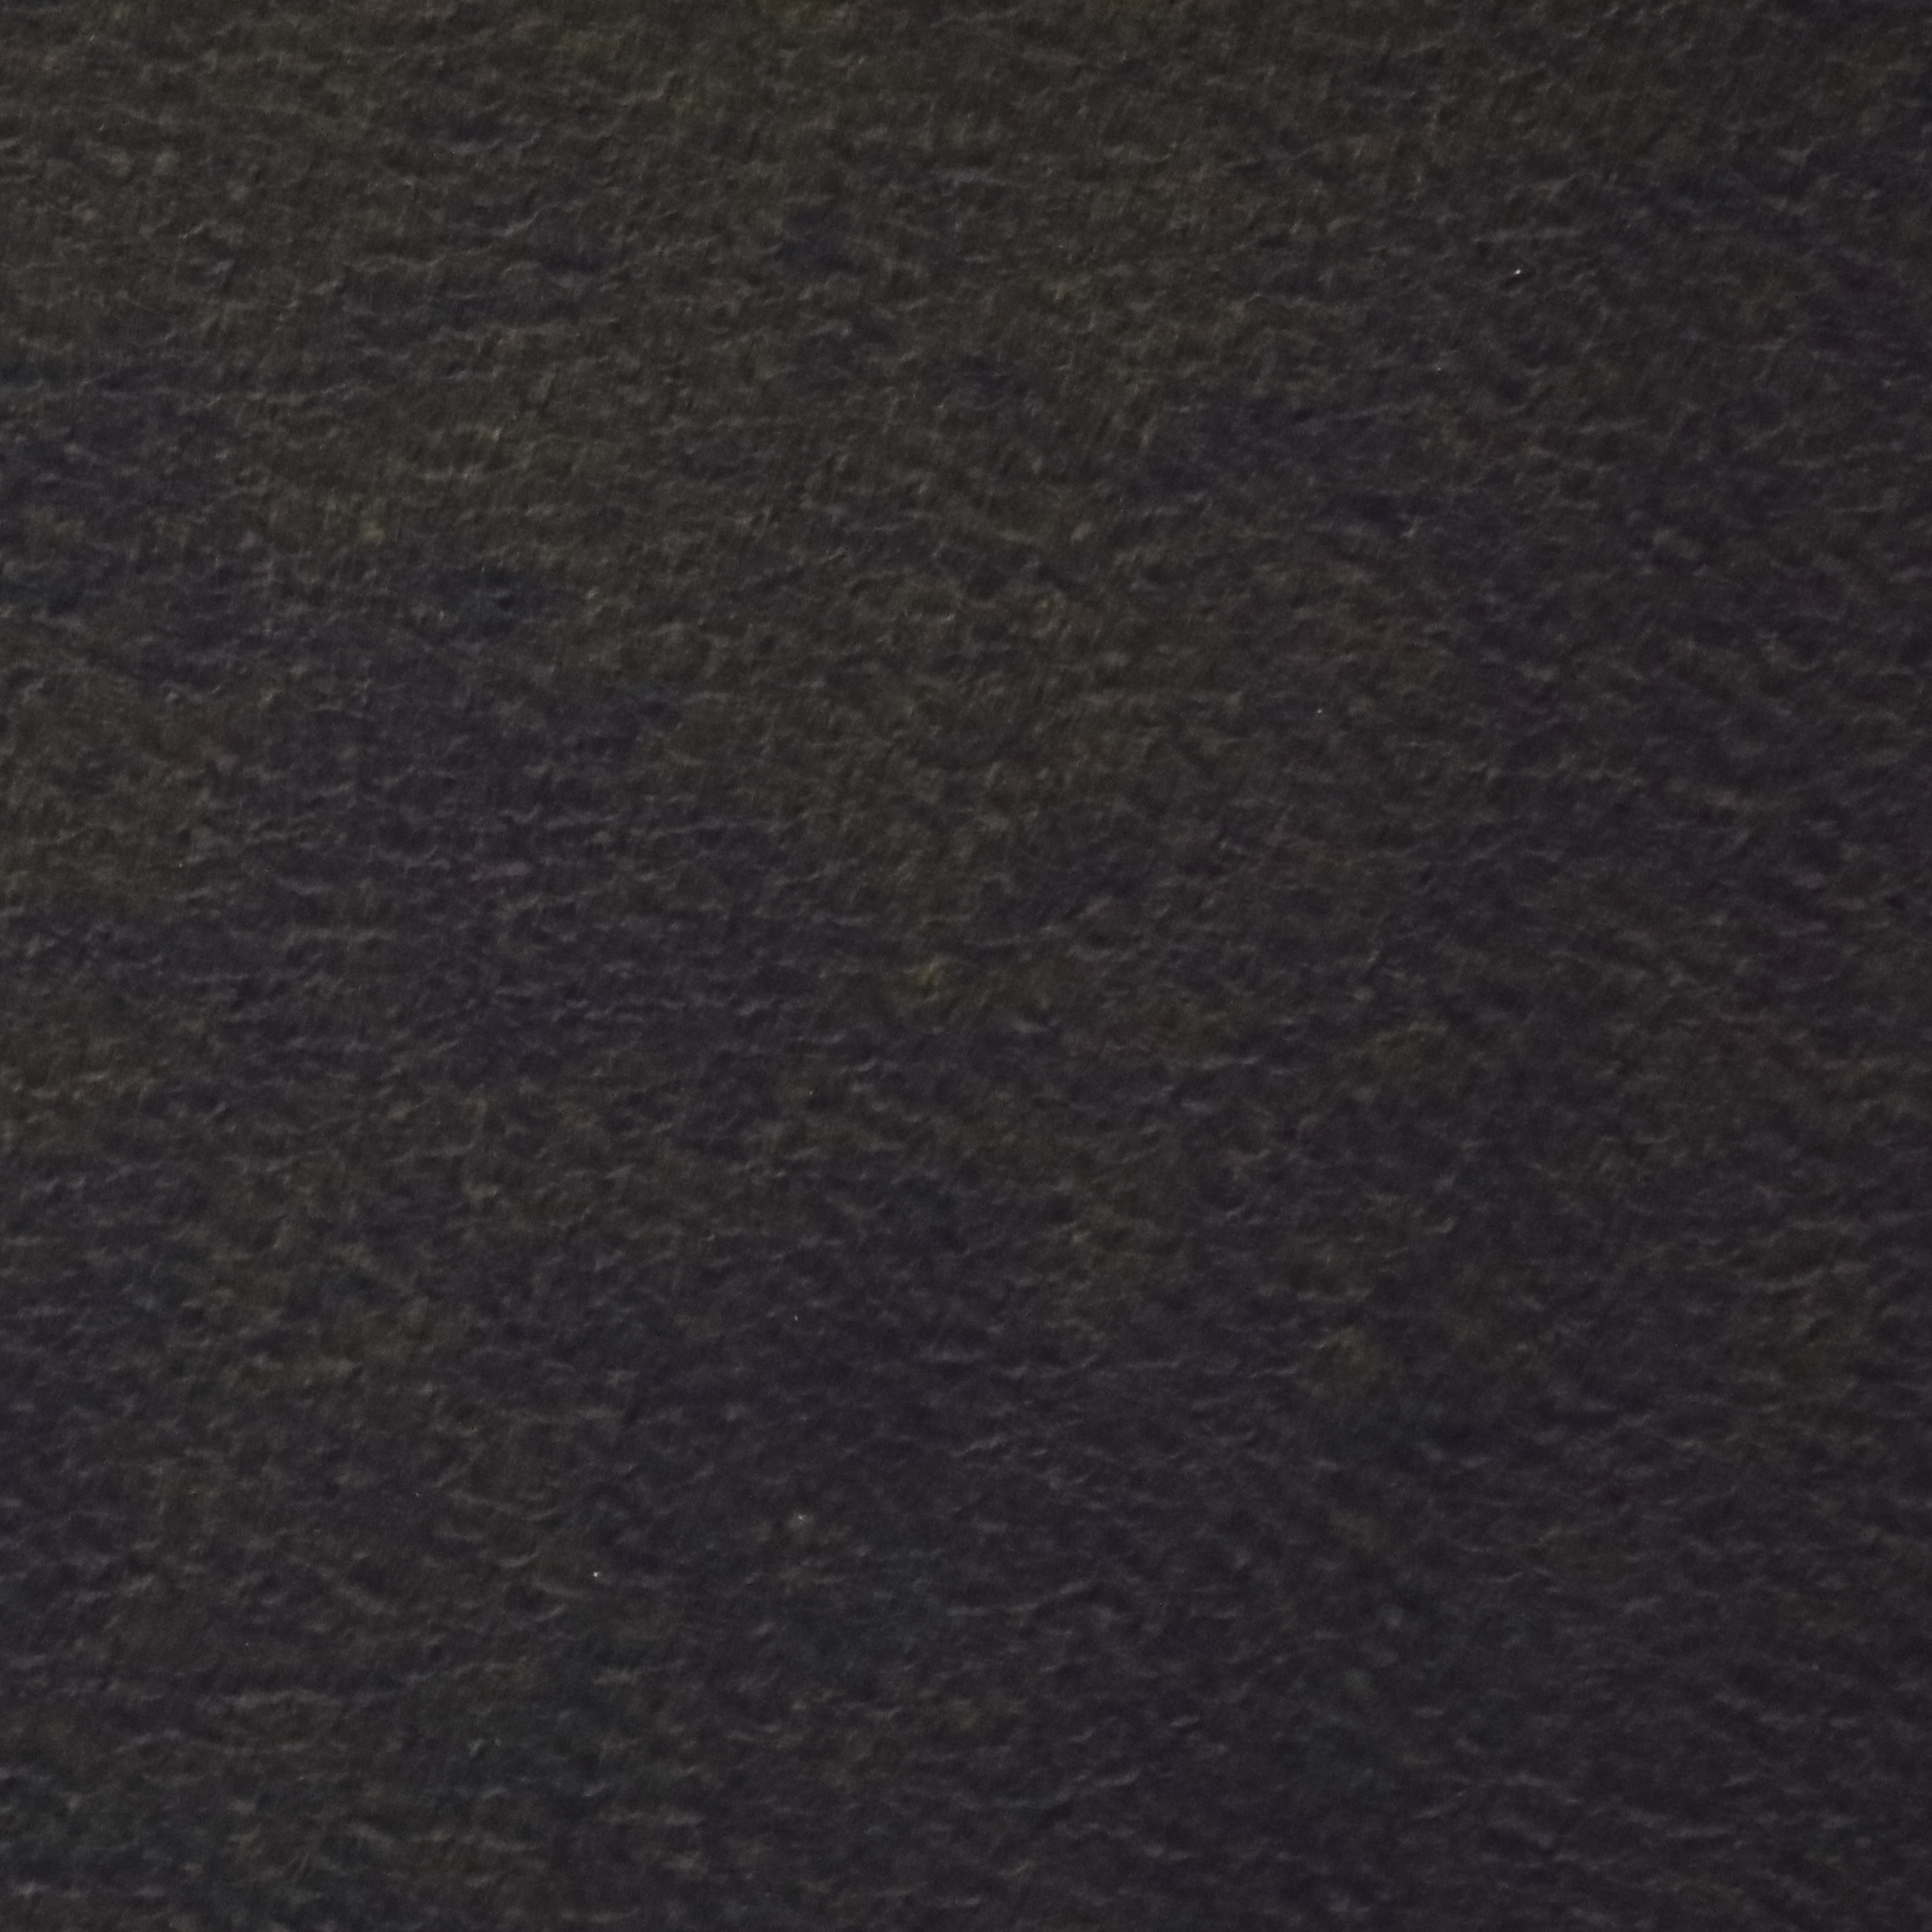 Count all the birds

0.